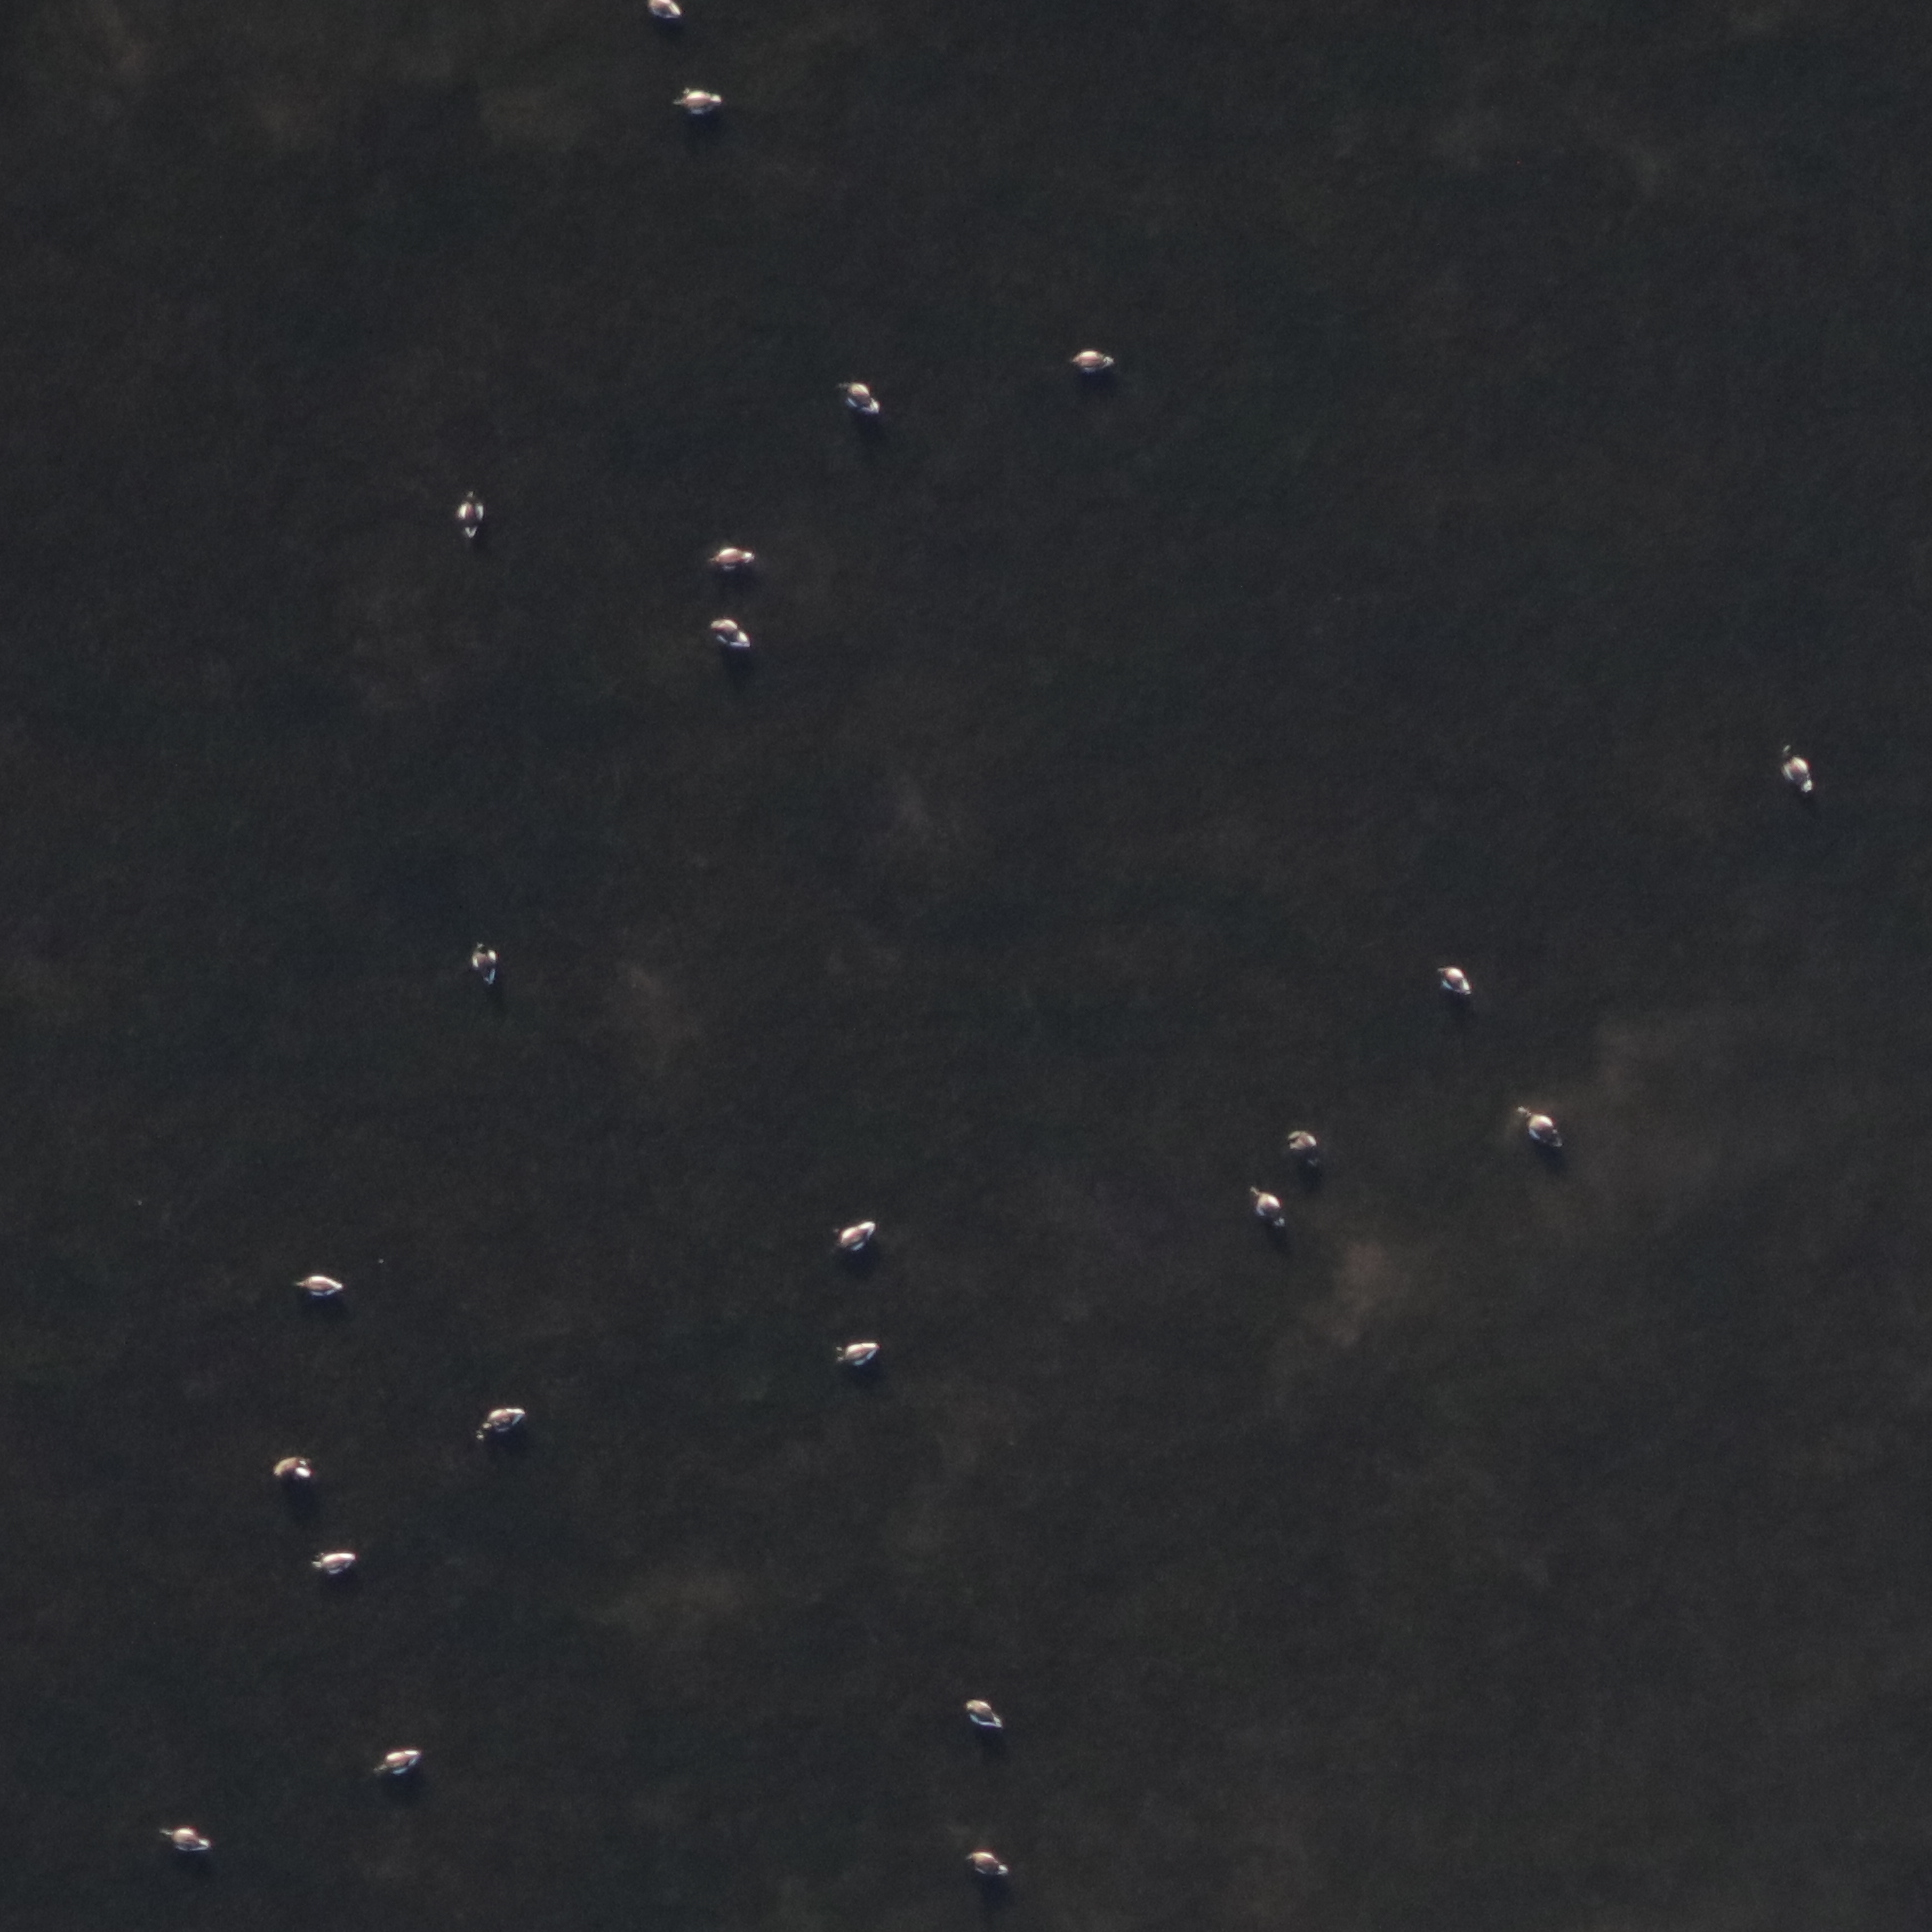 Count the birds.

22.